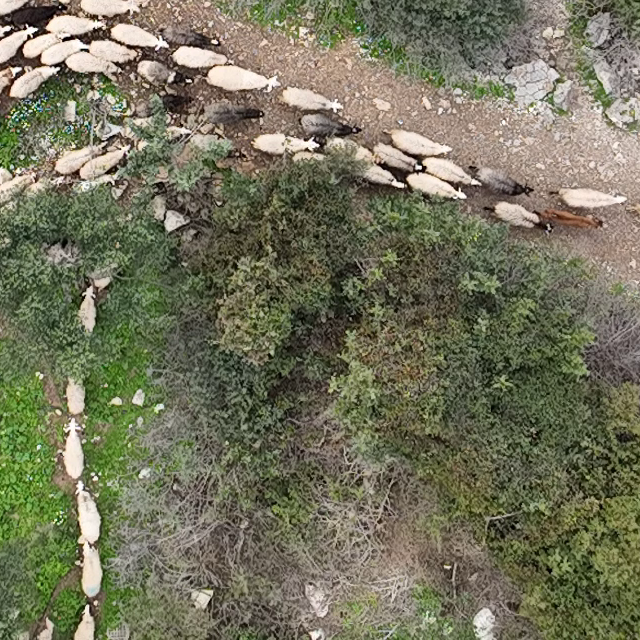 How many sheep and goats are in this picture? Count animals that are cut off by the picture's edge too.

51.